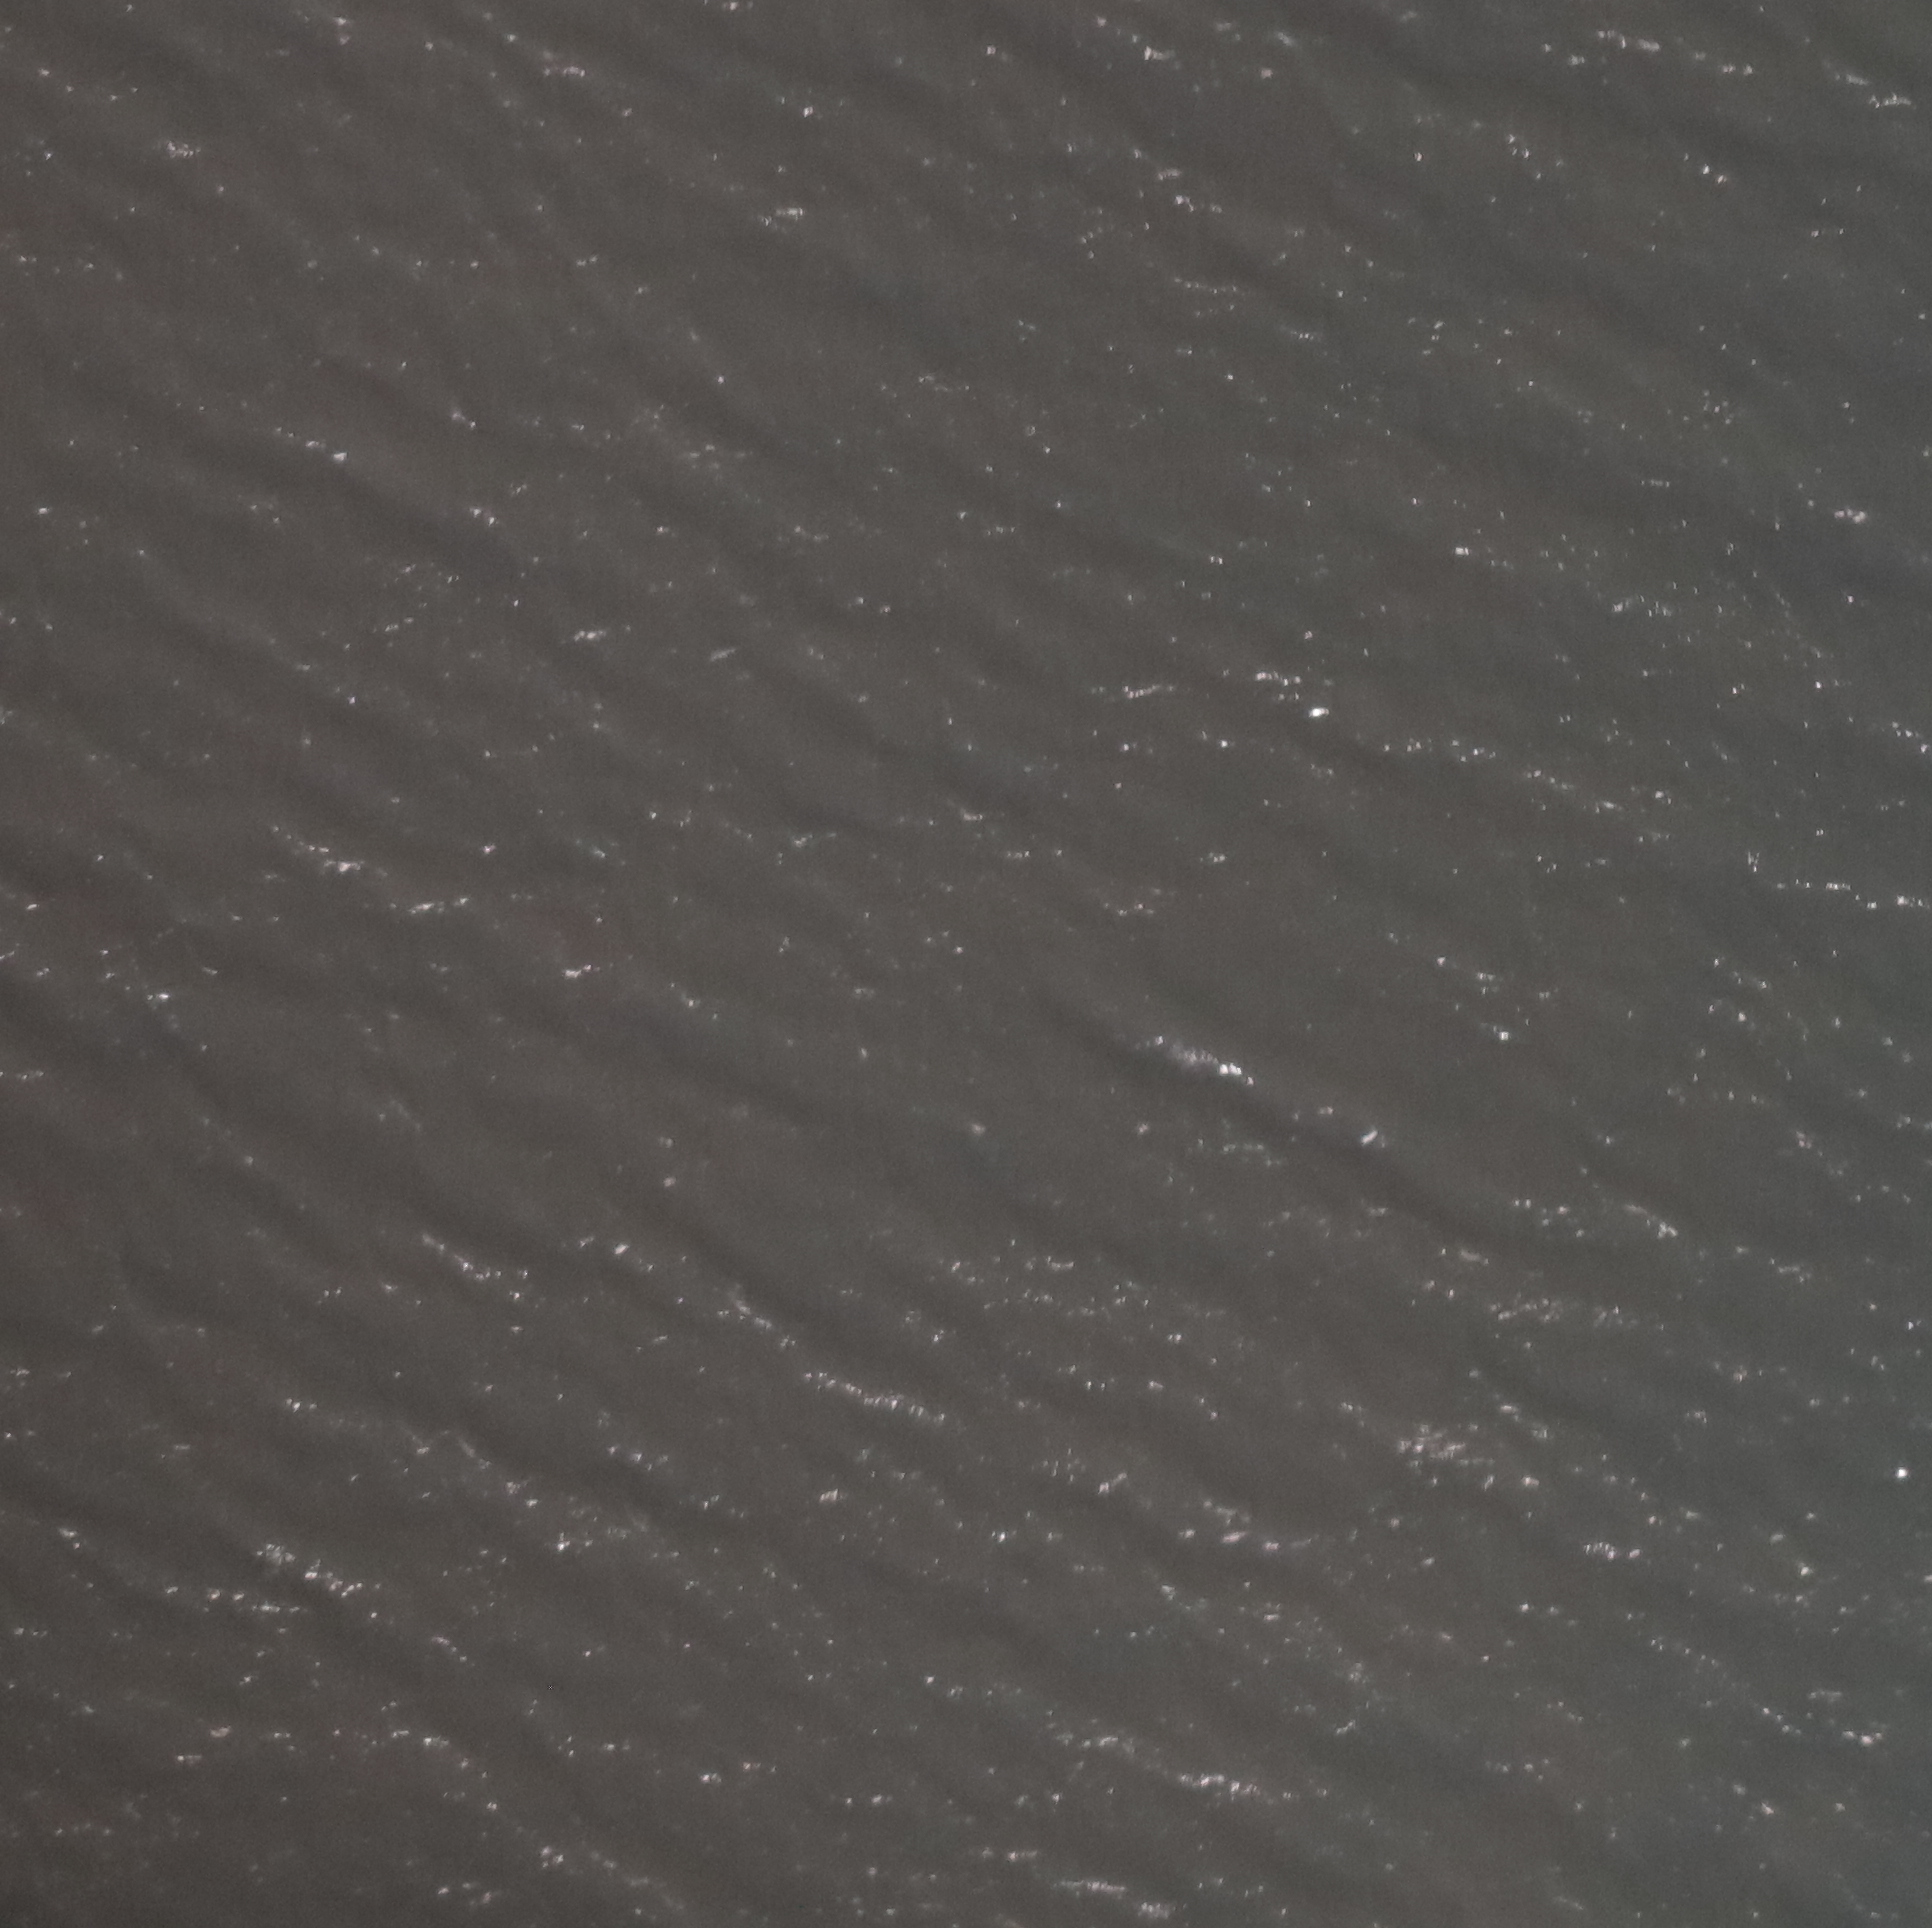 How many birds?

0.